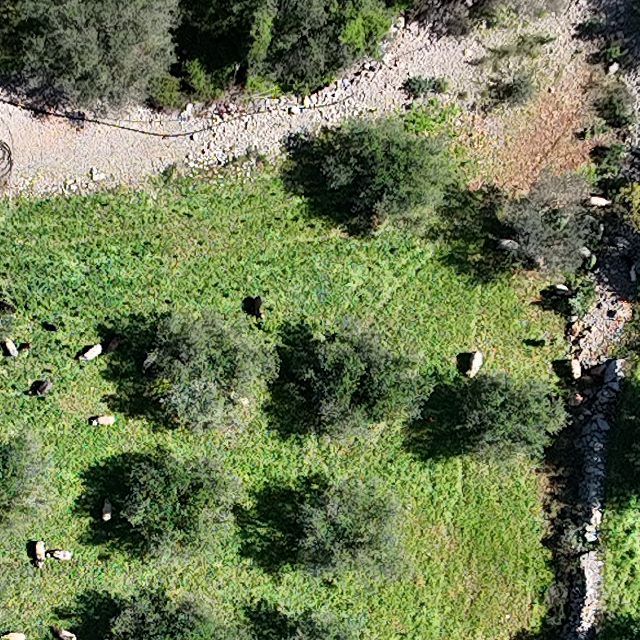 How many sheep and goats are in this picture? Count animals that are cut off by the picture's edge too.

32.